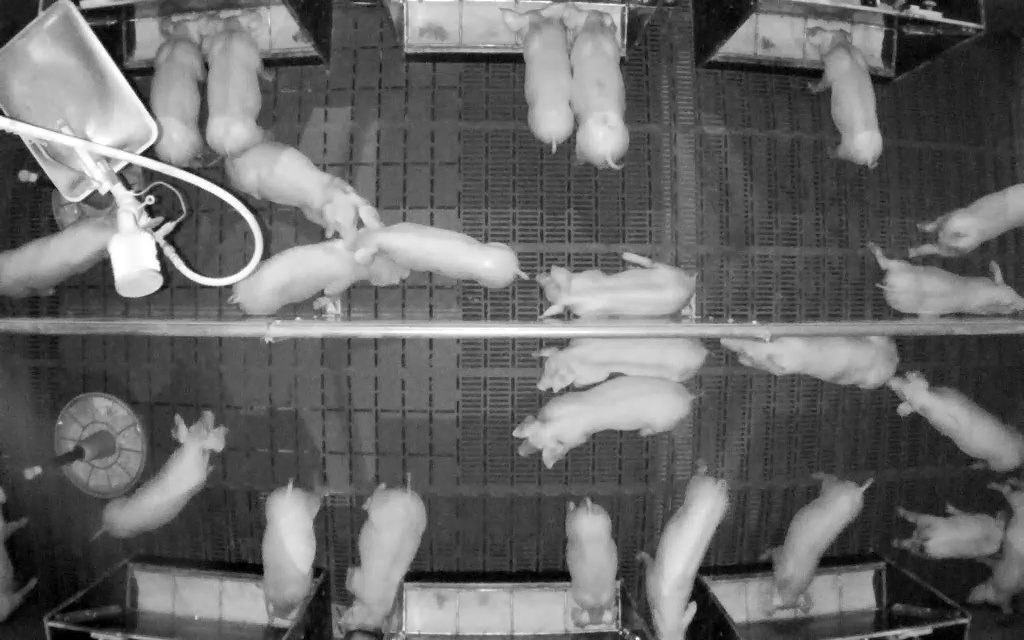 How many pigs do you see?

25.